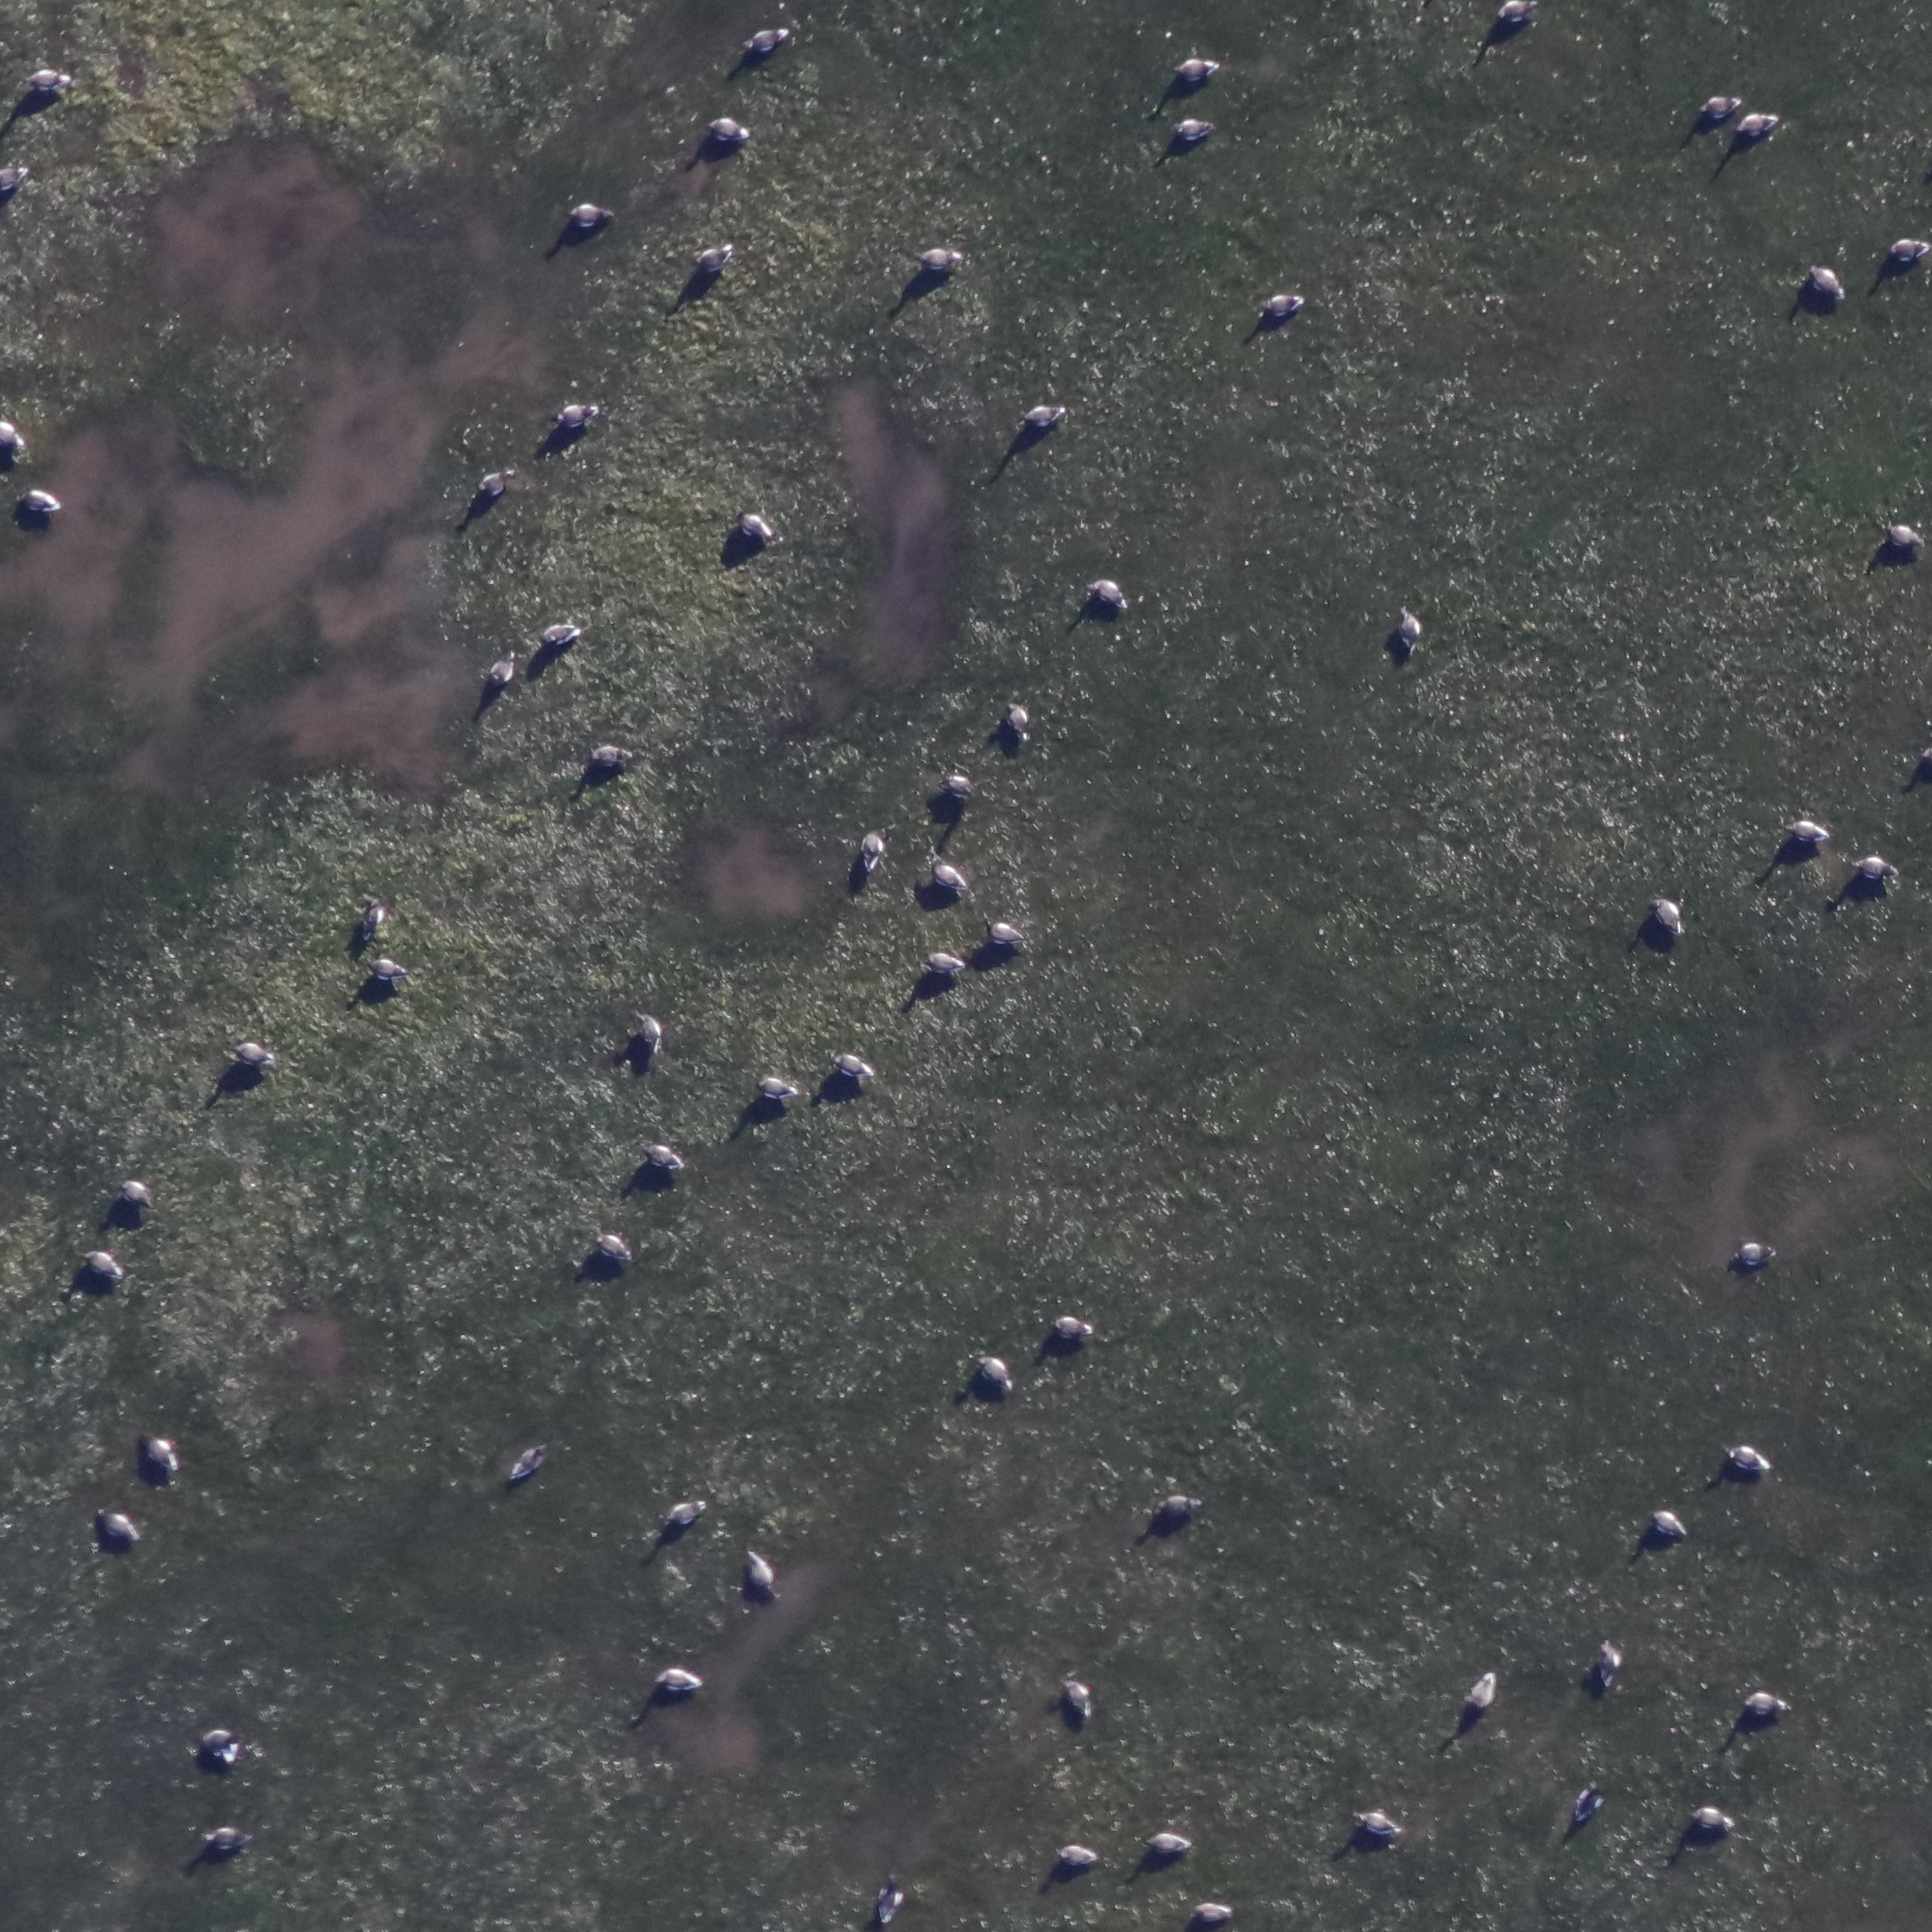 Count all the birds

71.